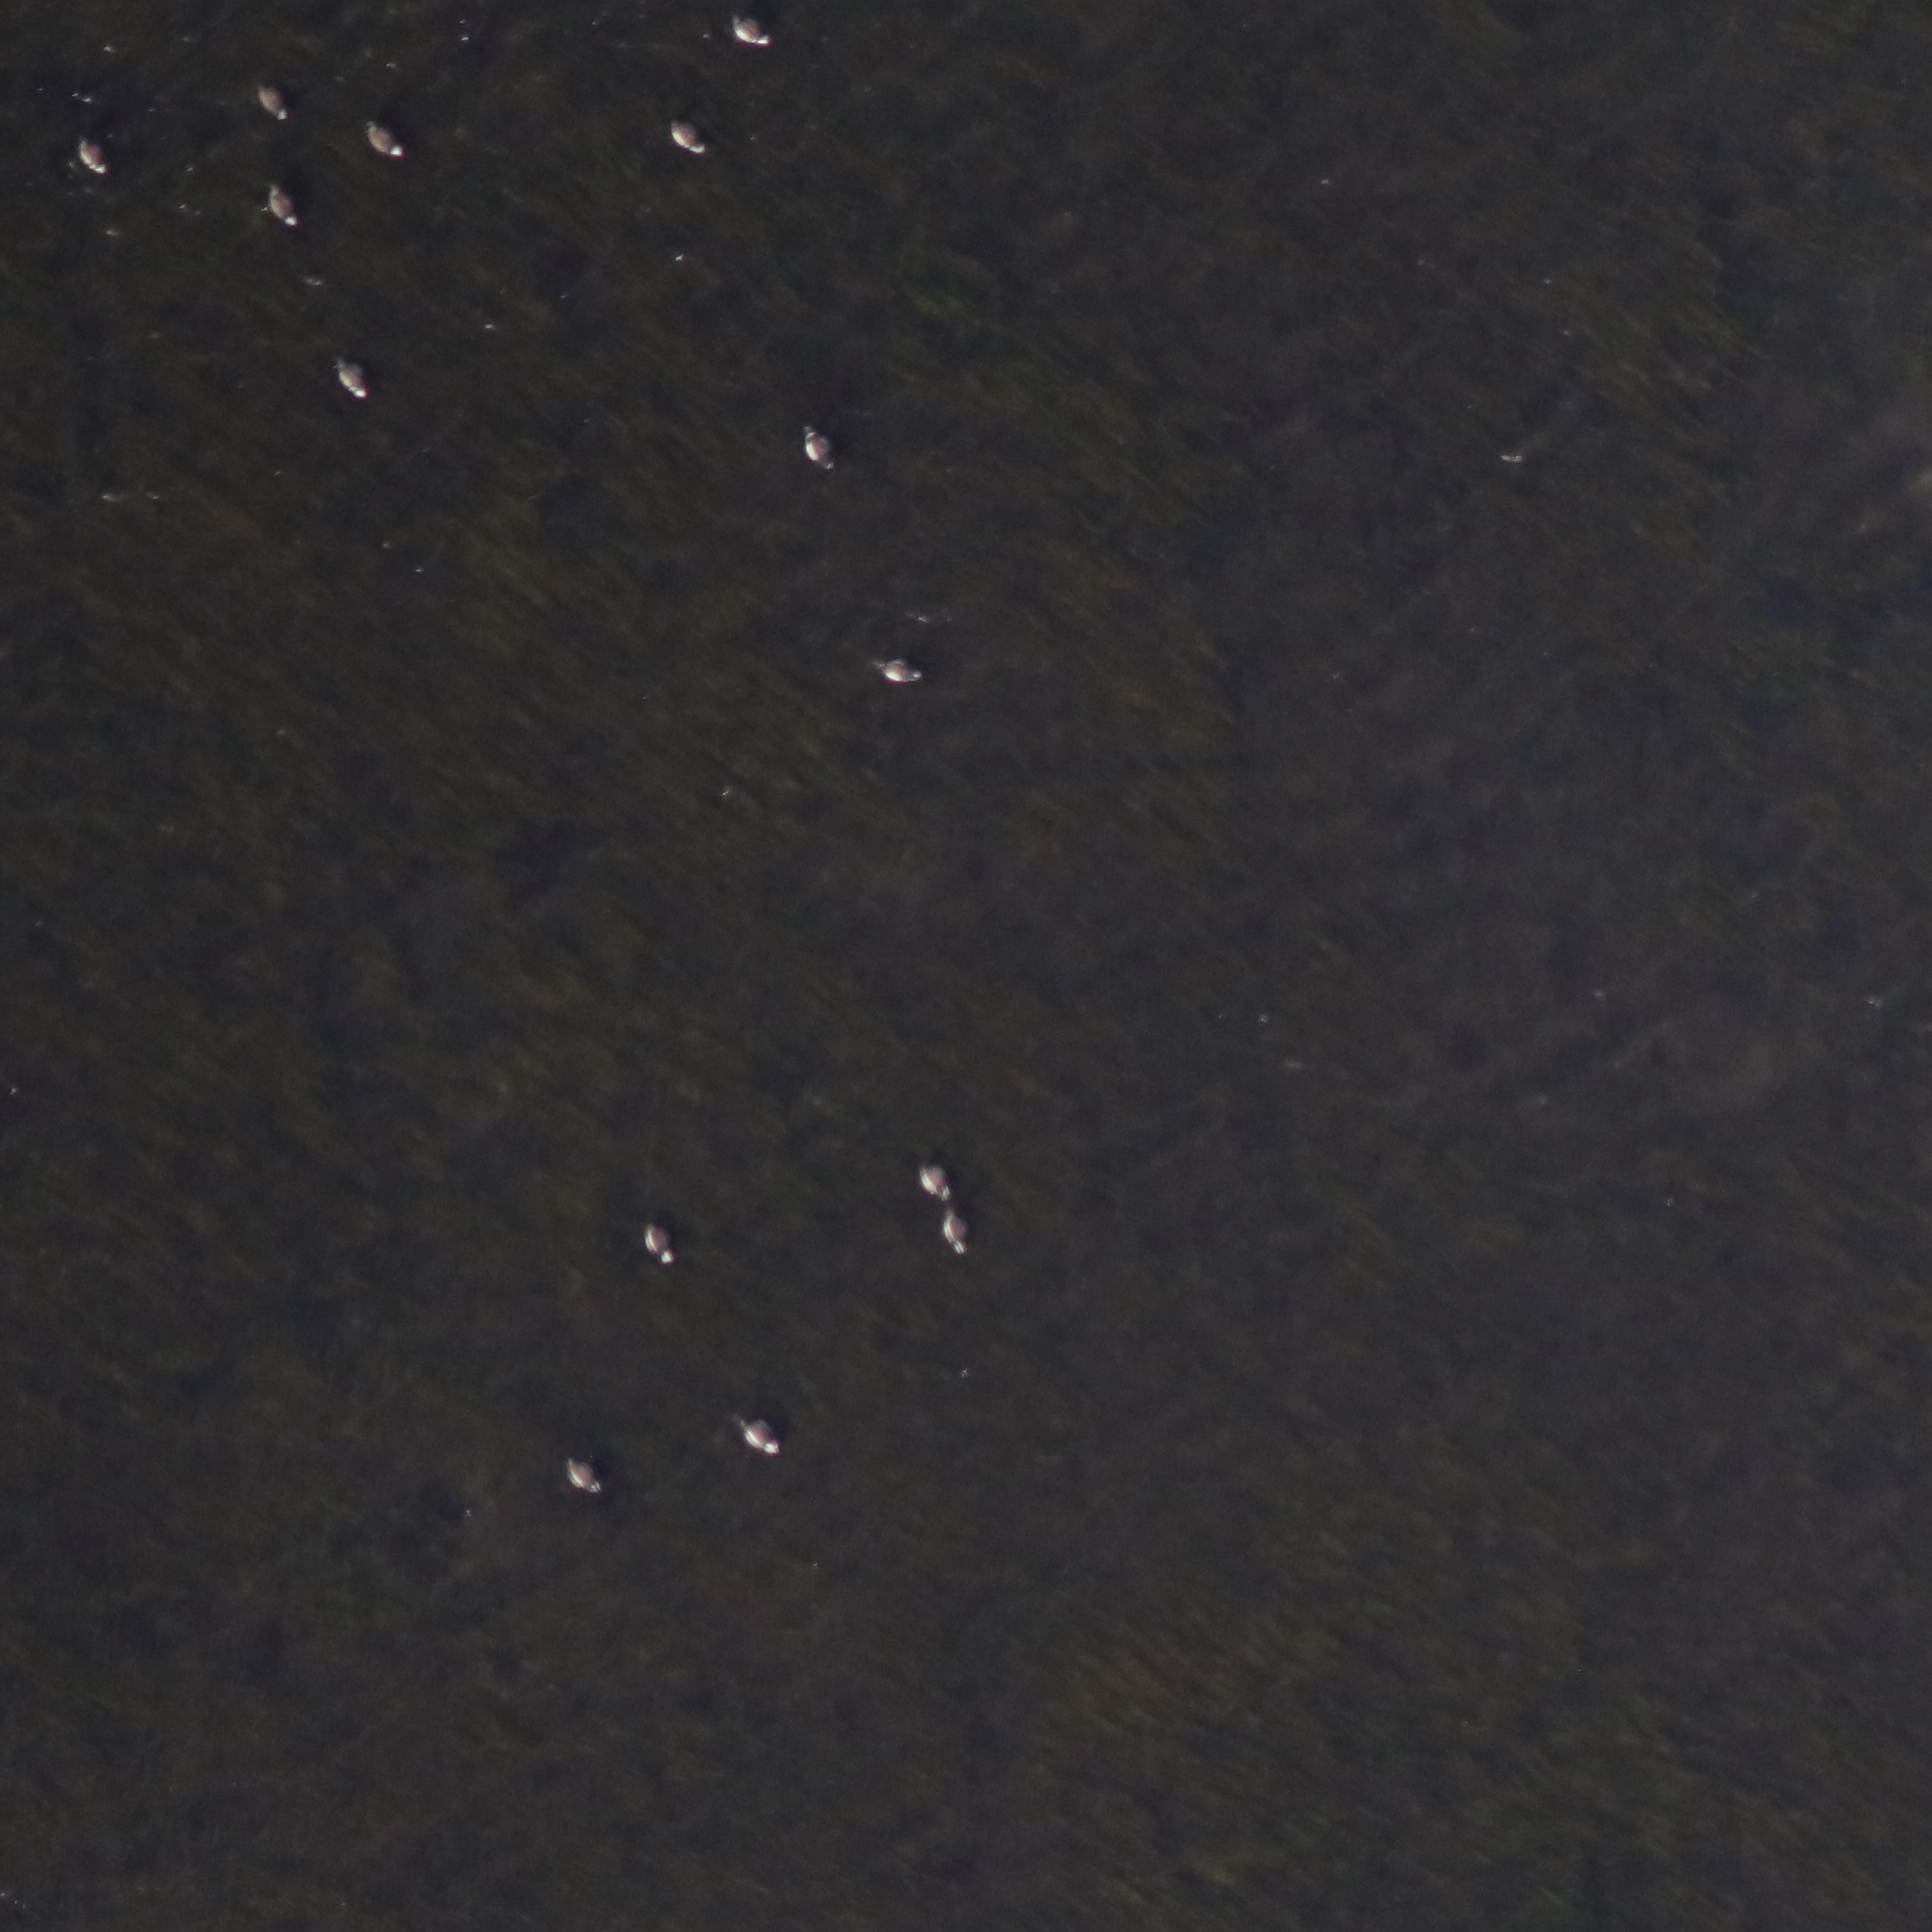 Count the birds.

14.